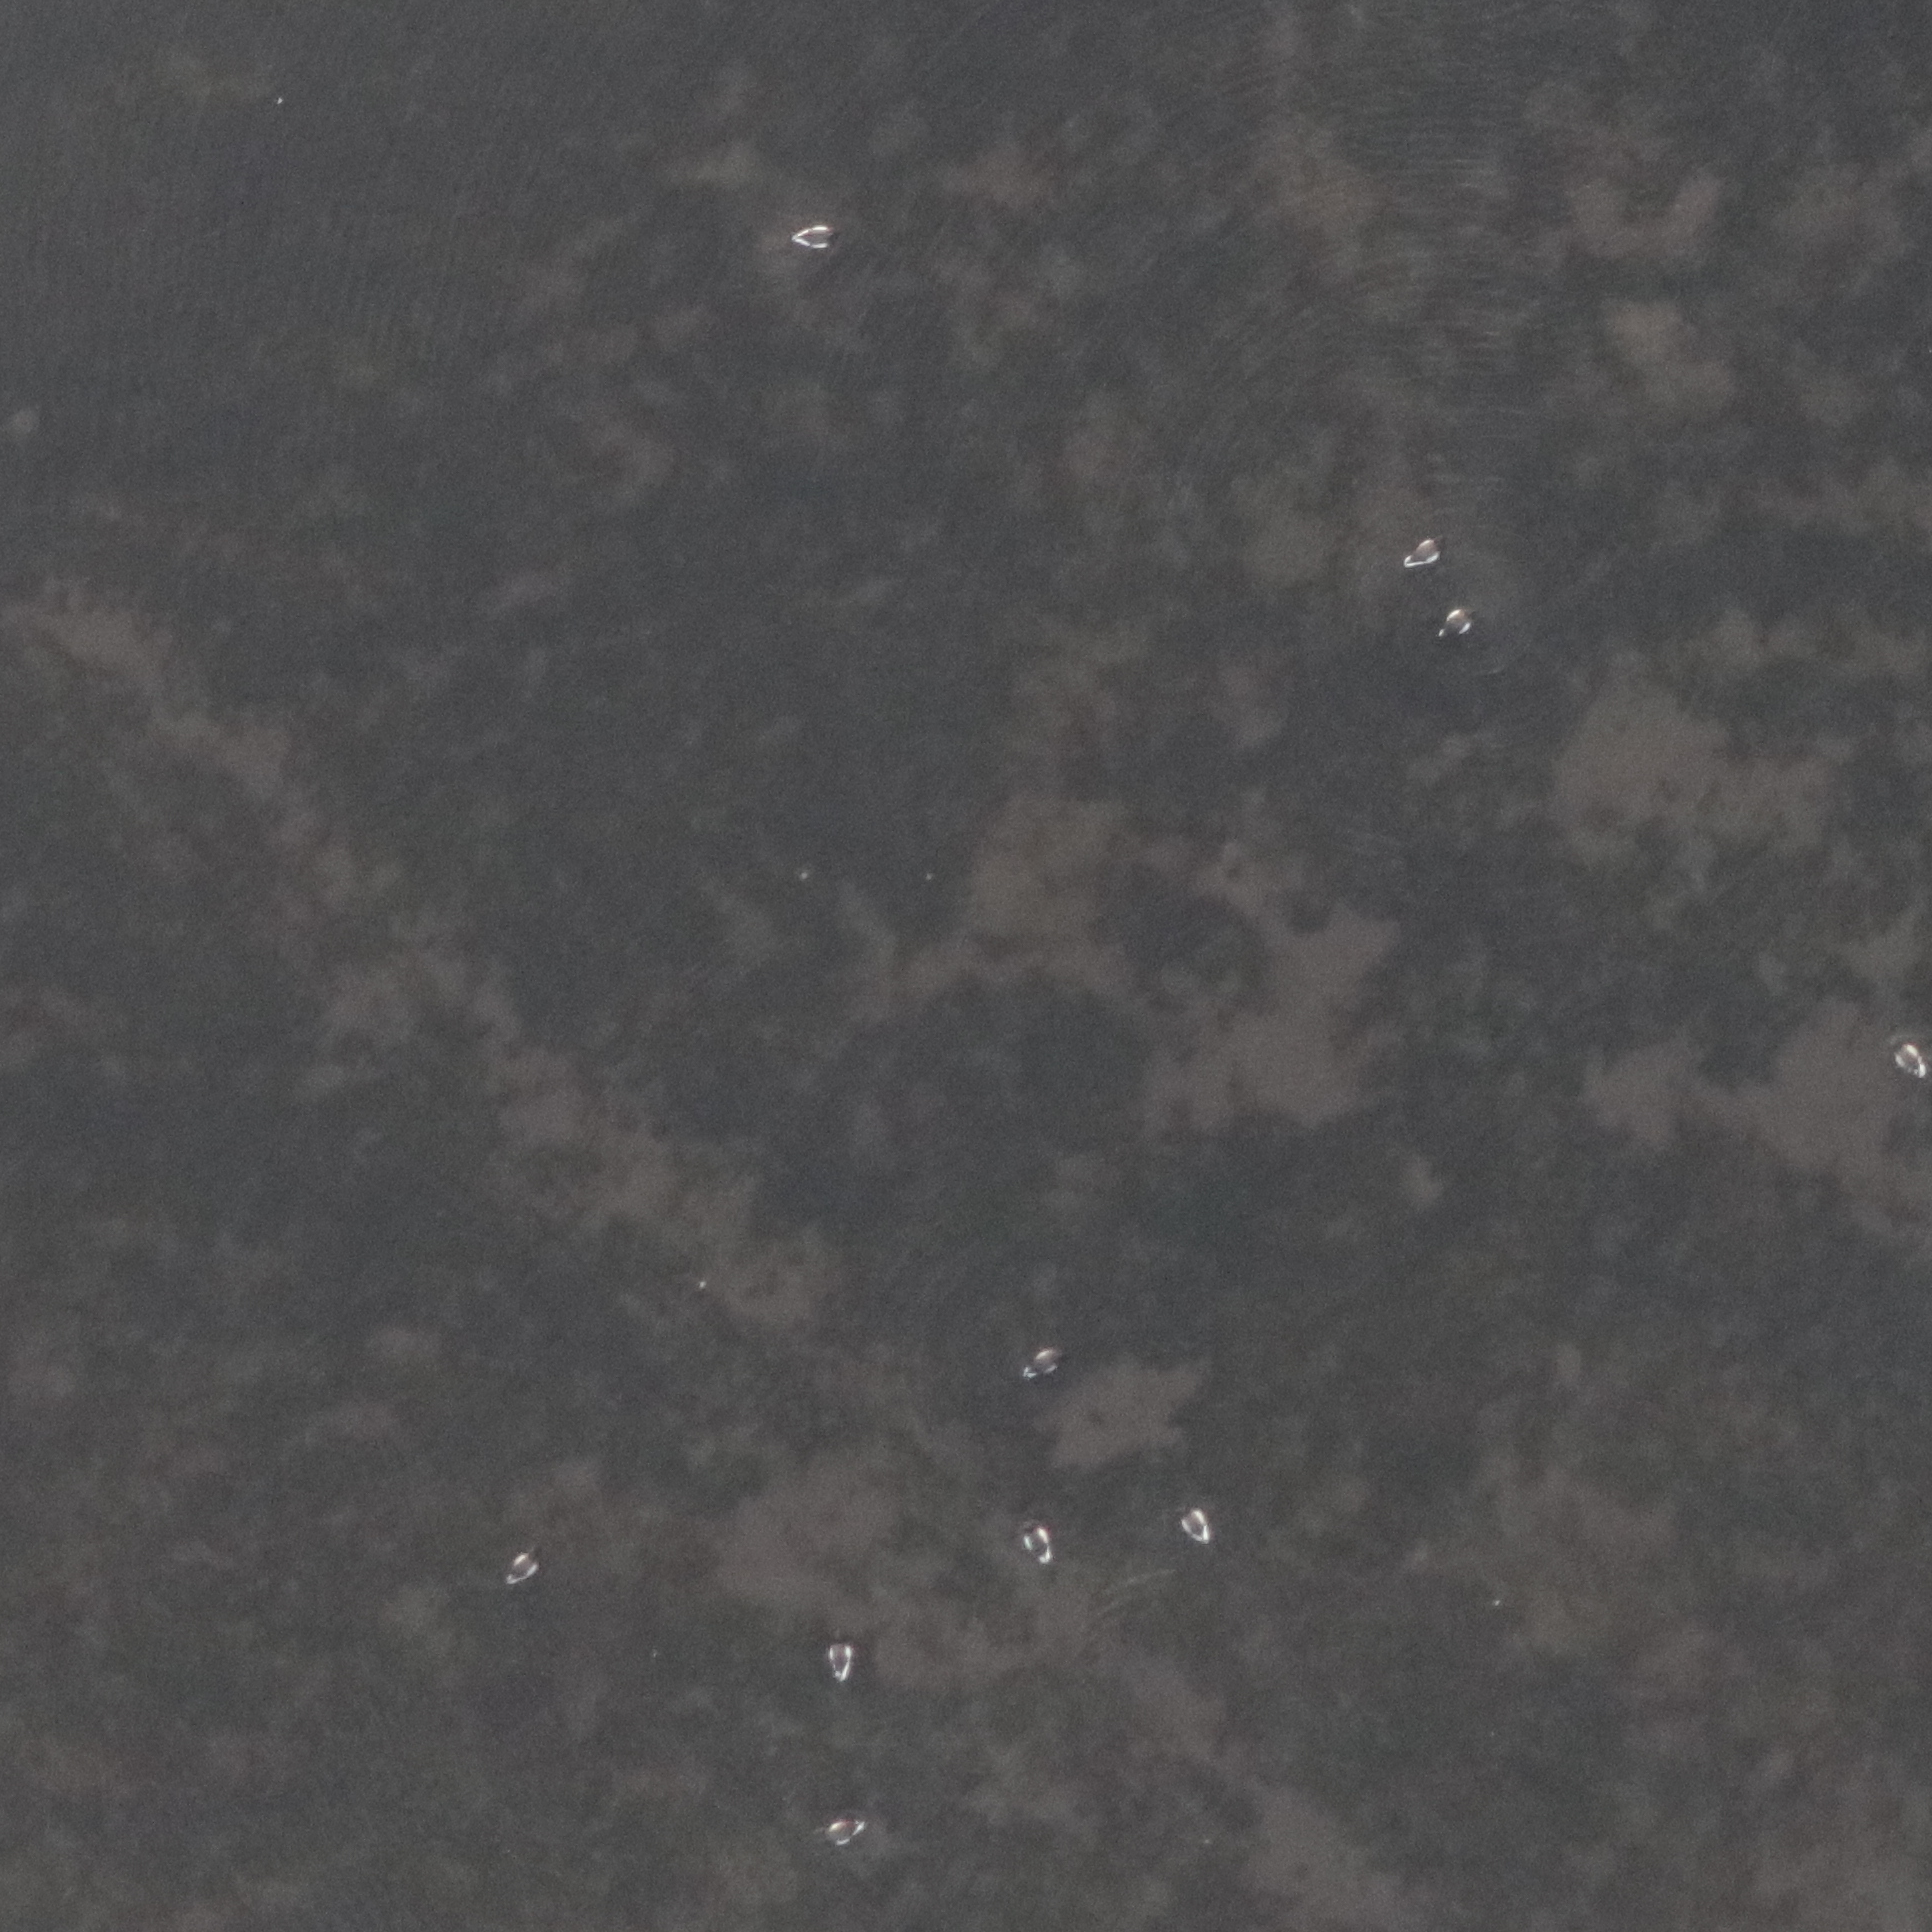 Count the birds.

10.